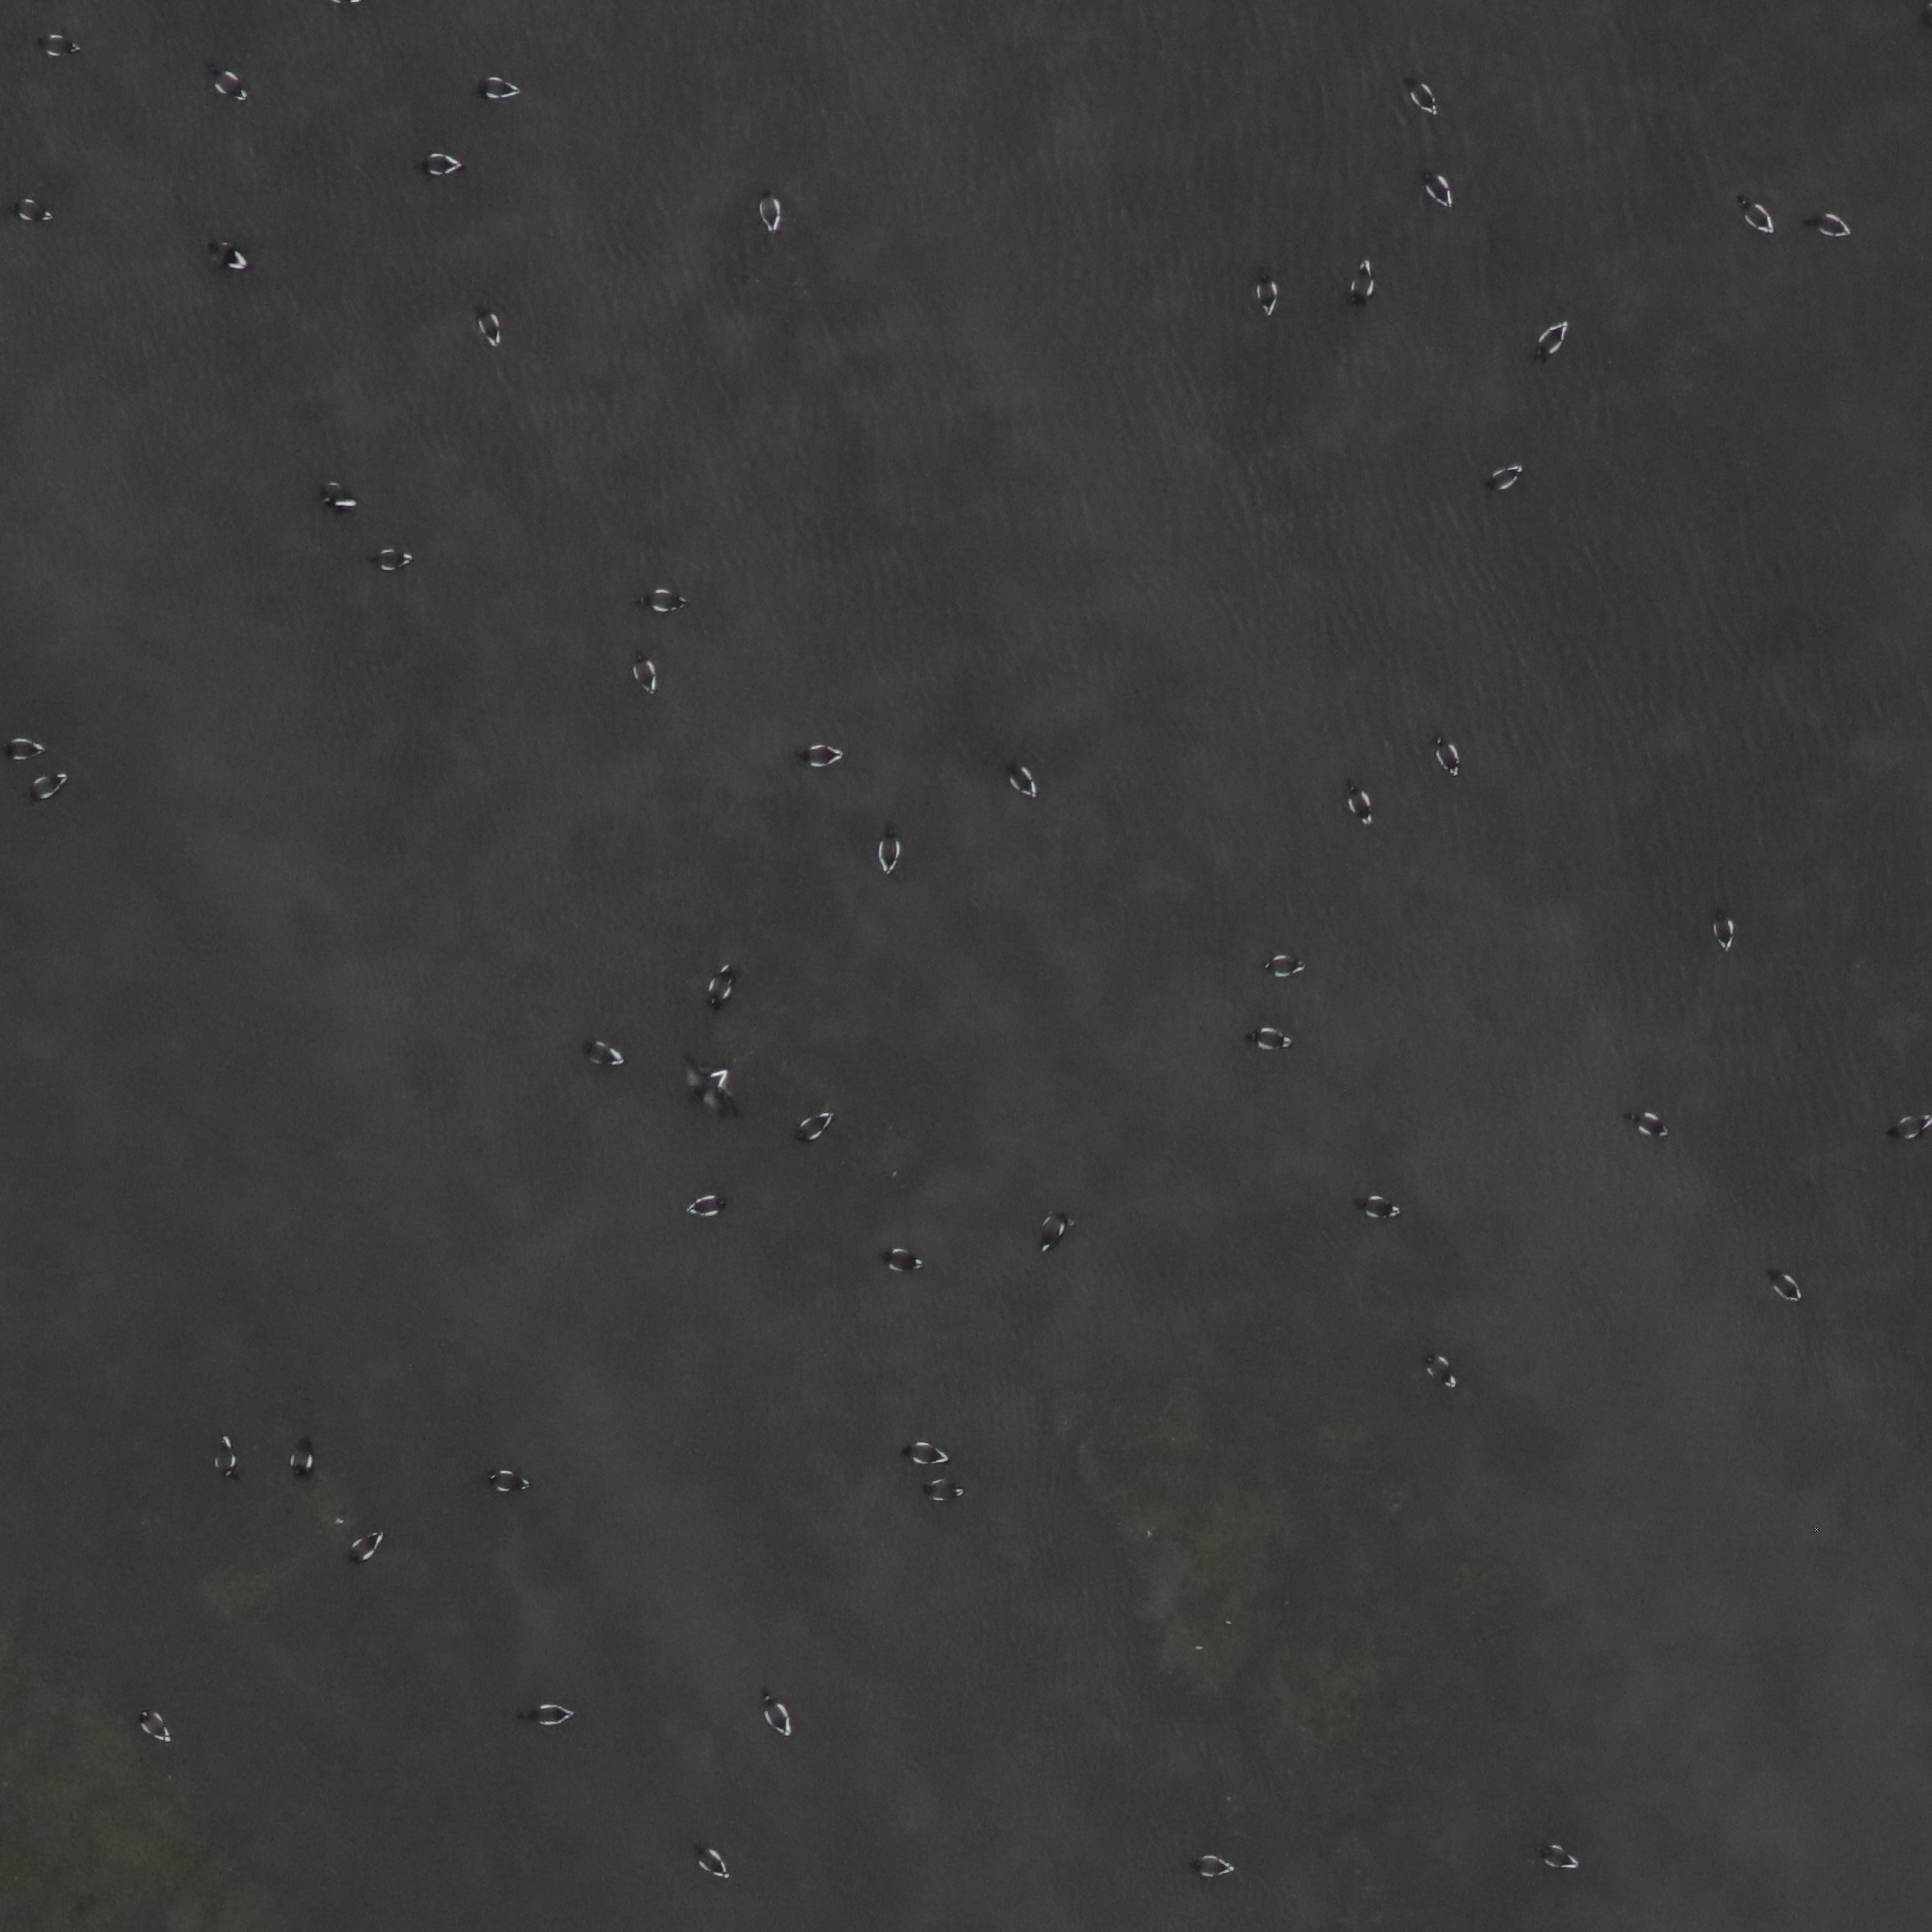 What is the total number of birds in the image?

54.